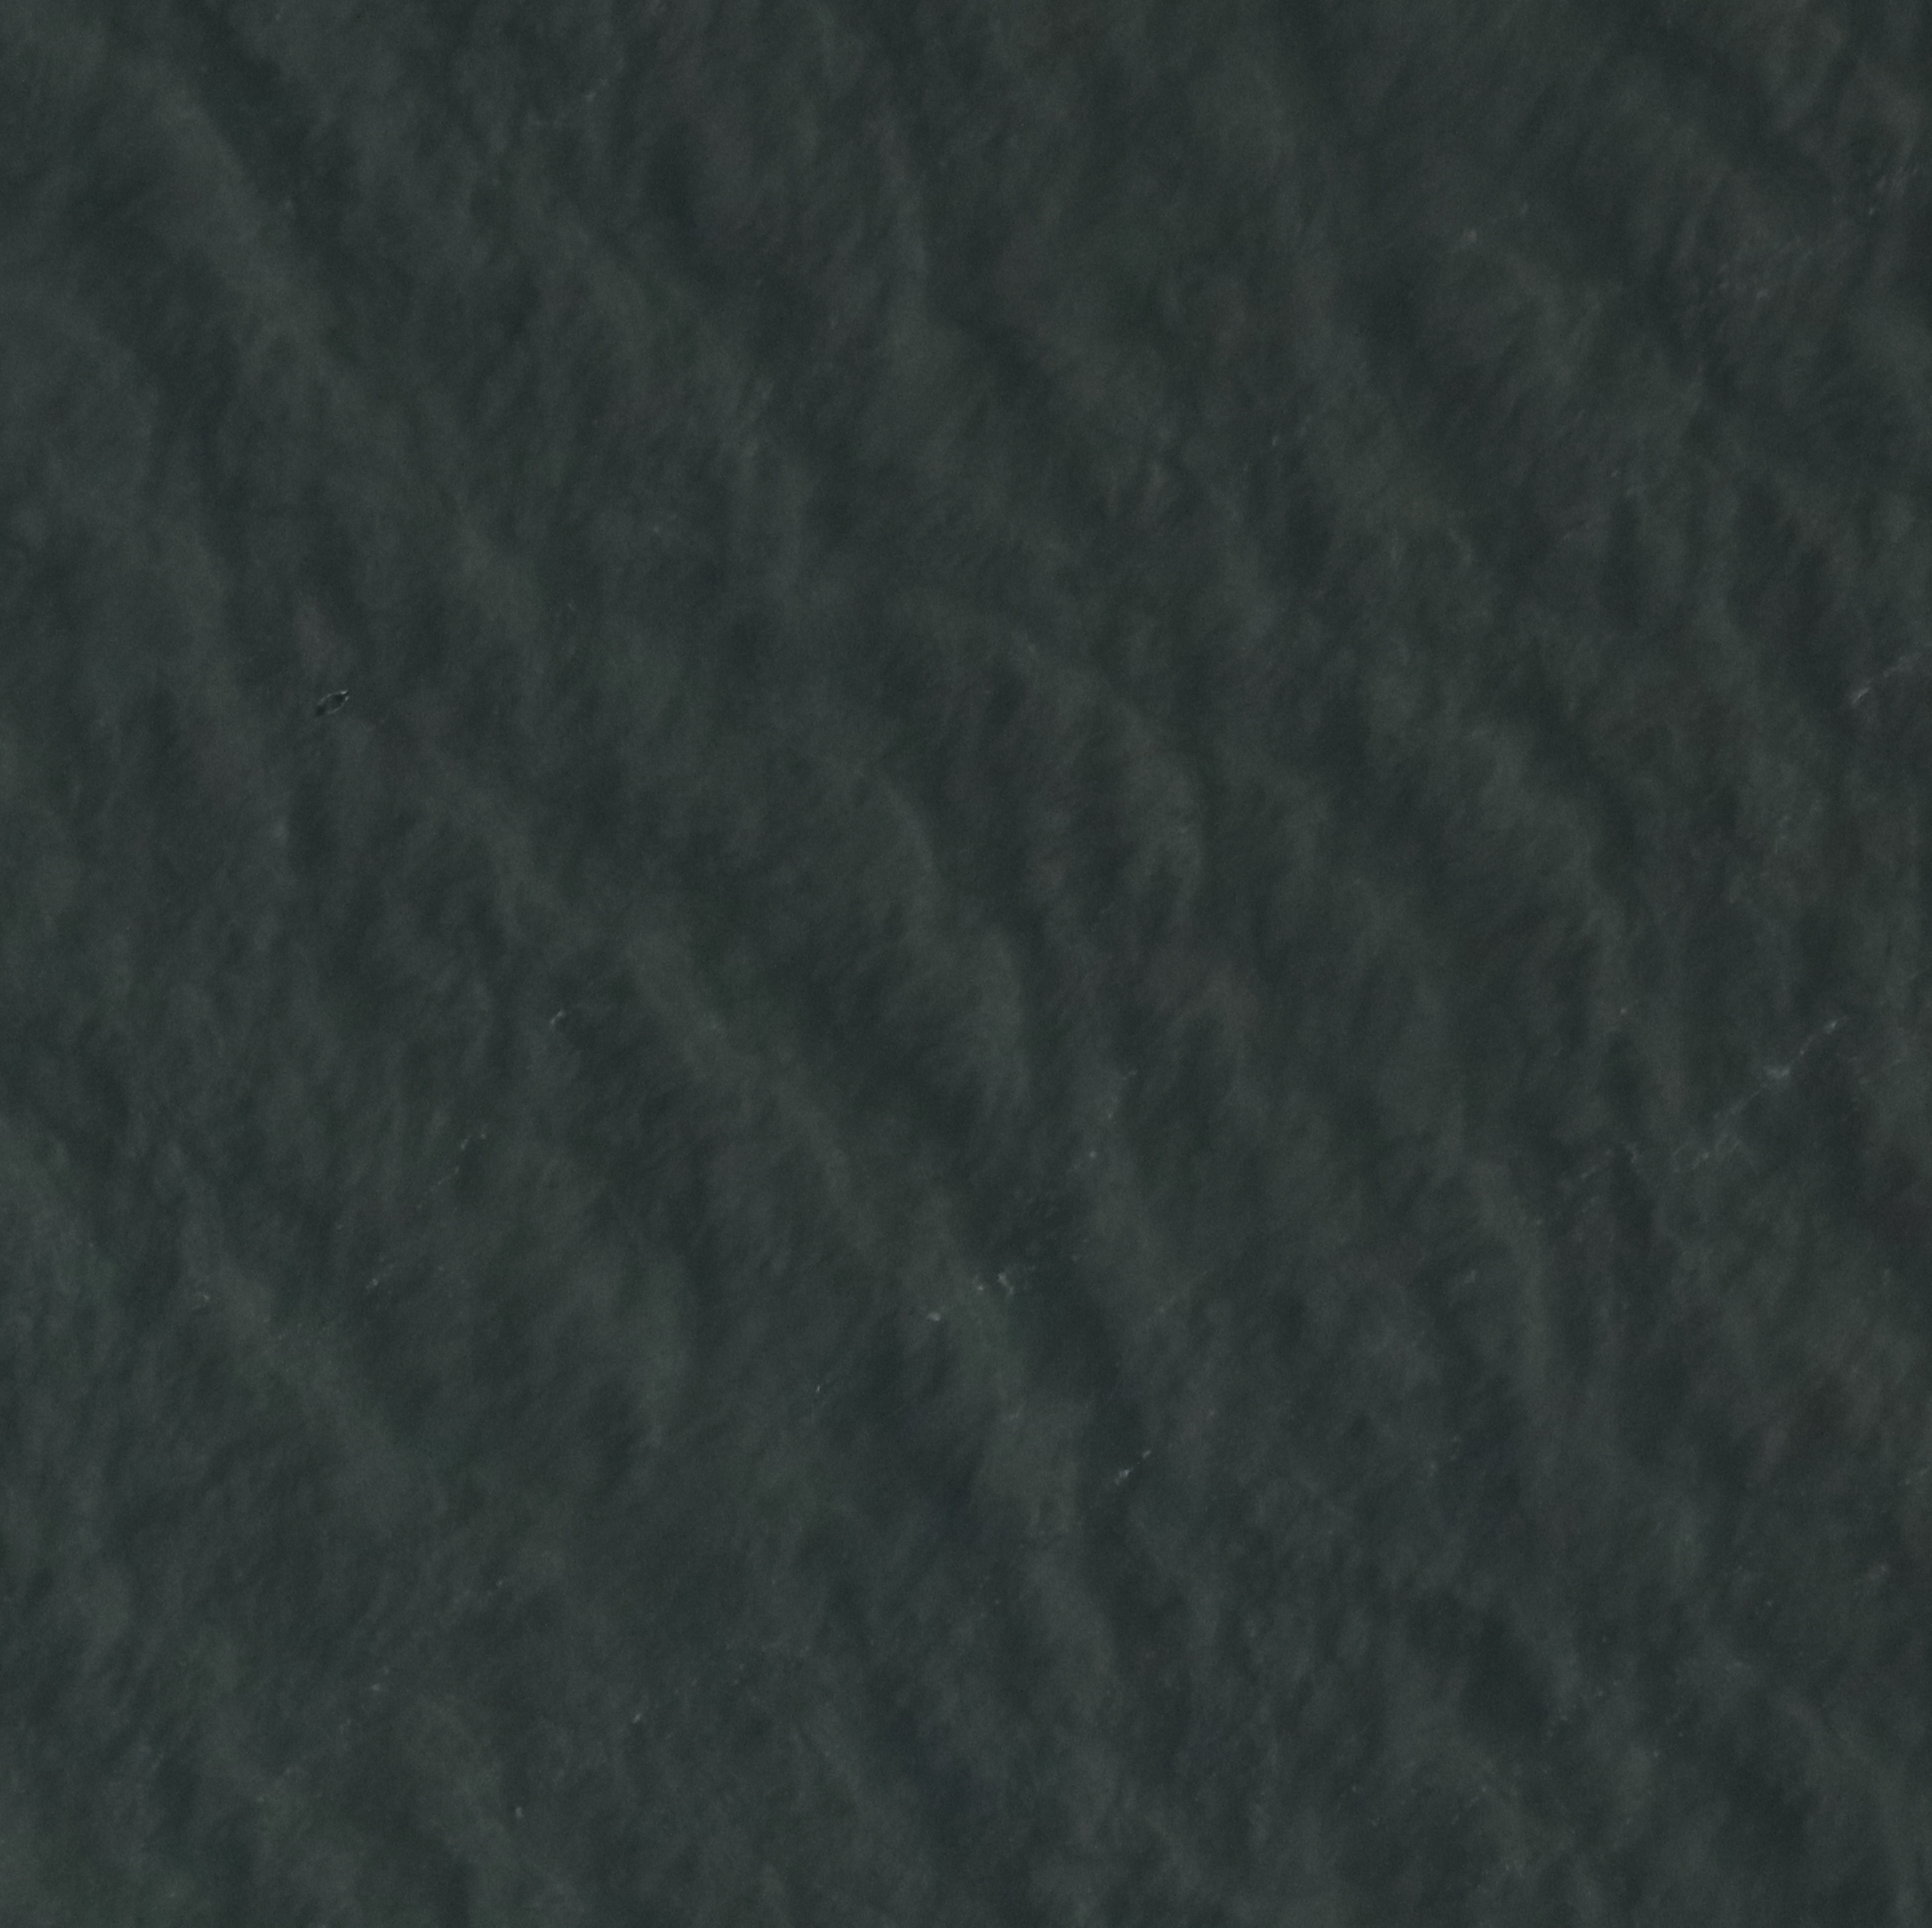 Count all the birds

1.